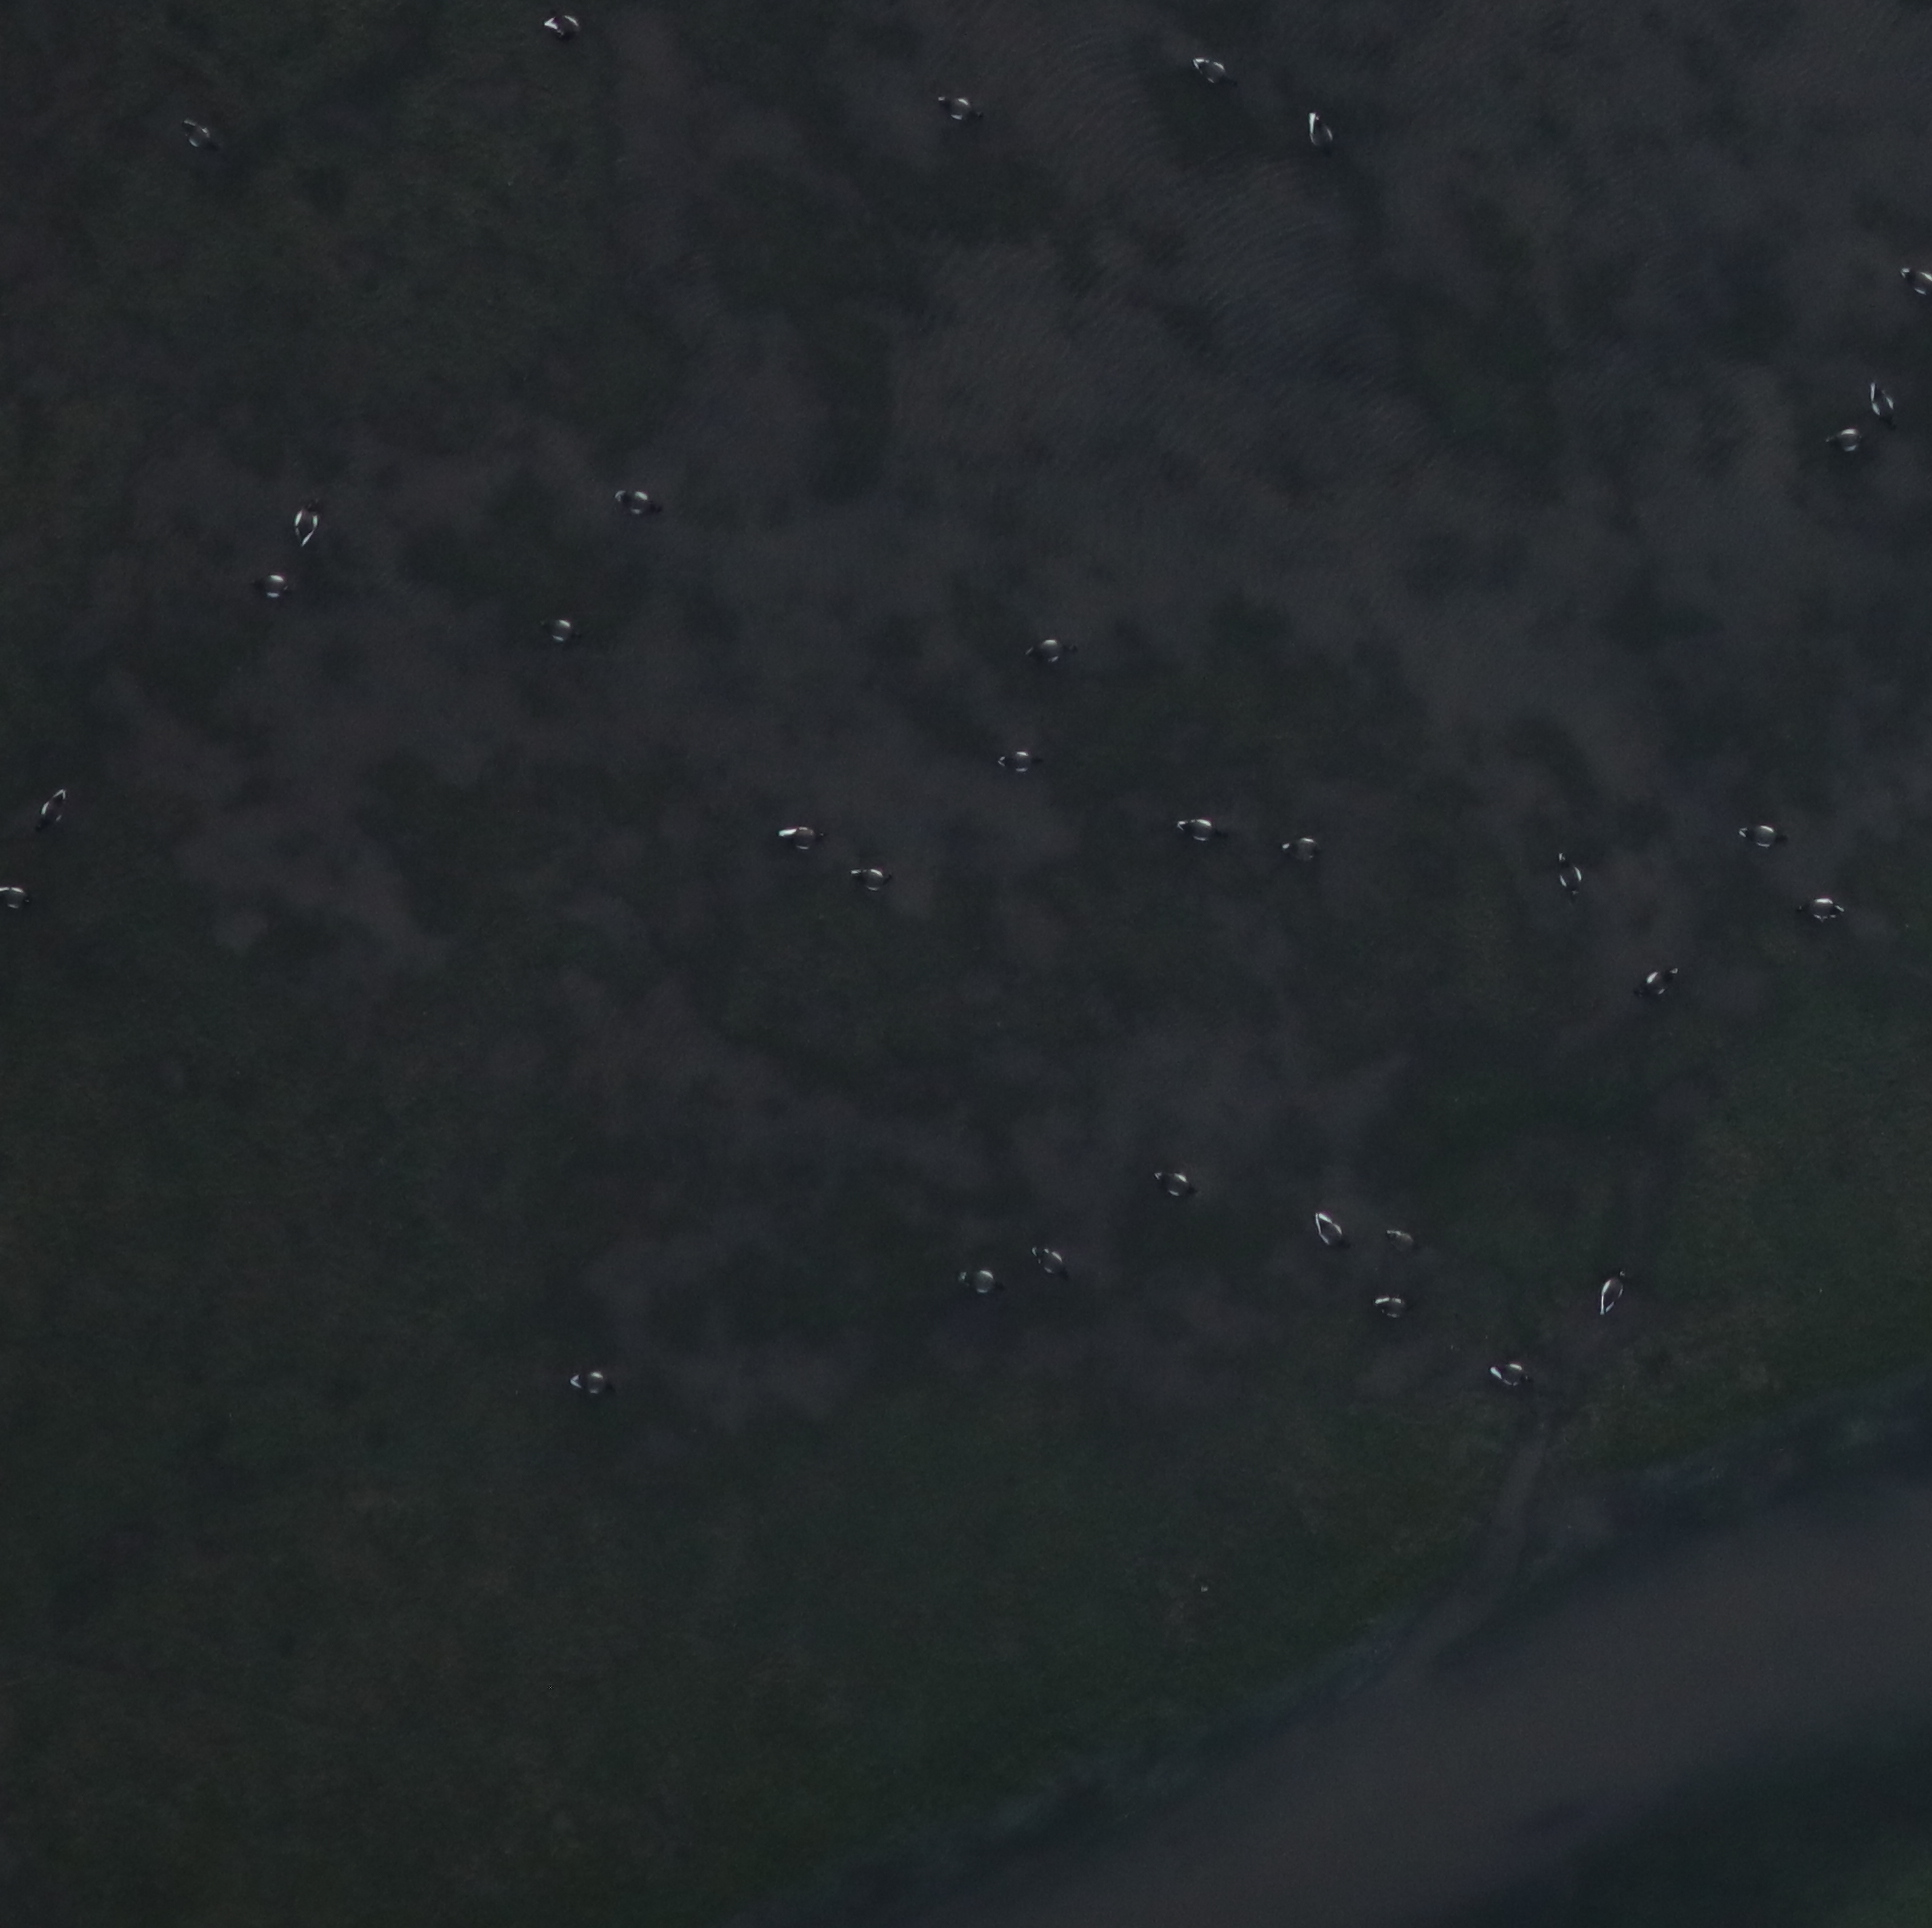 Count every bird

33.